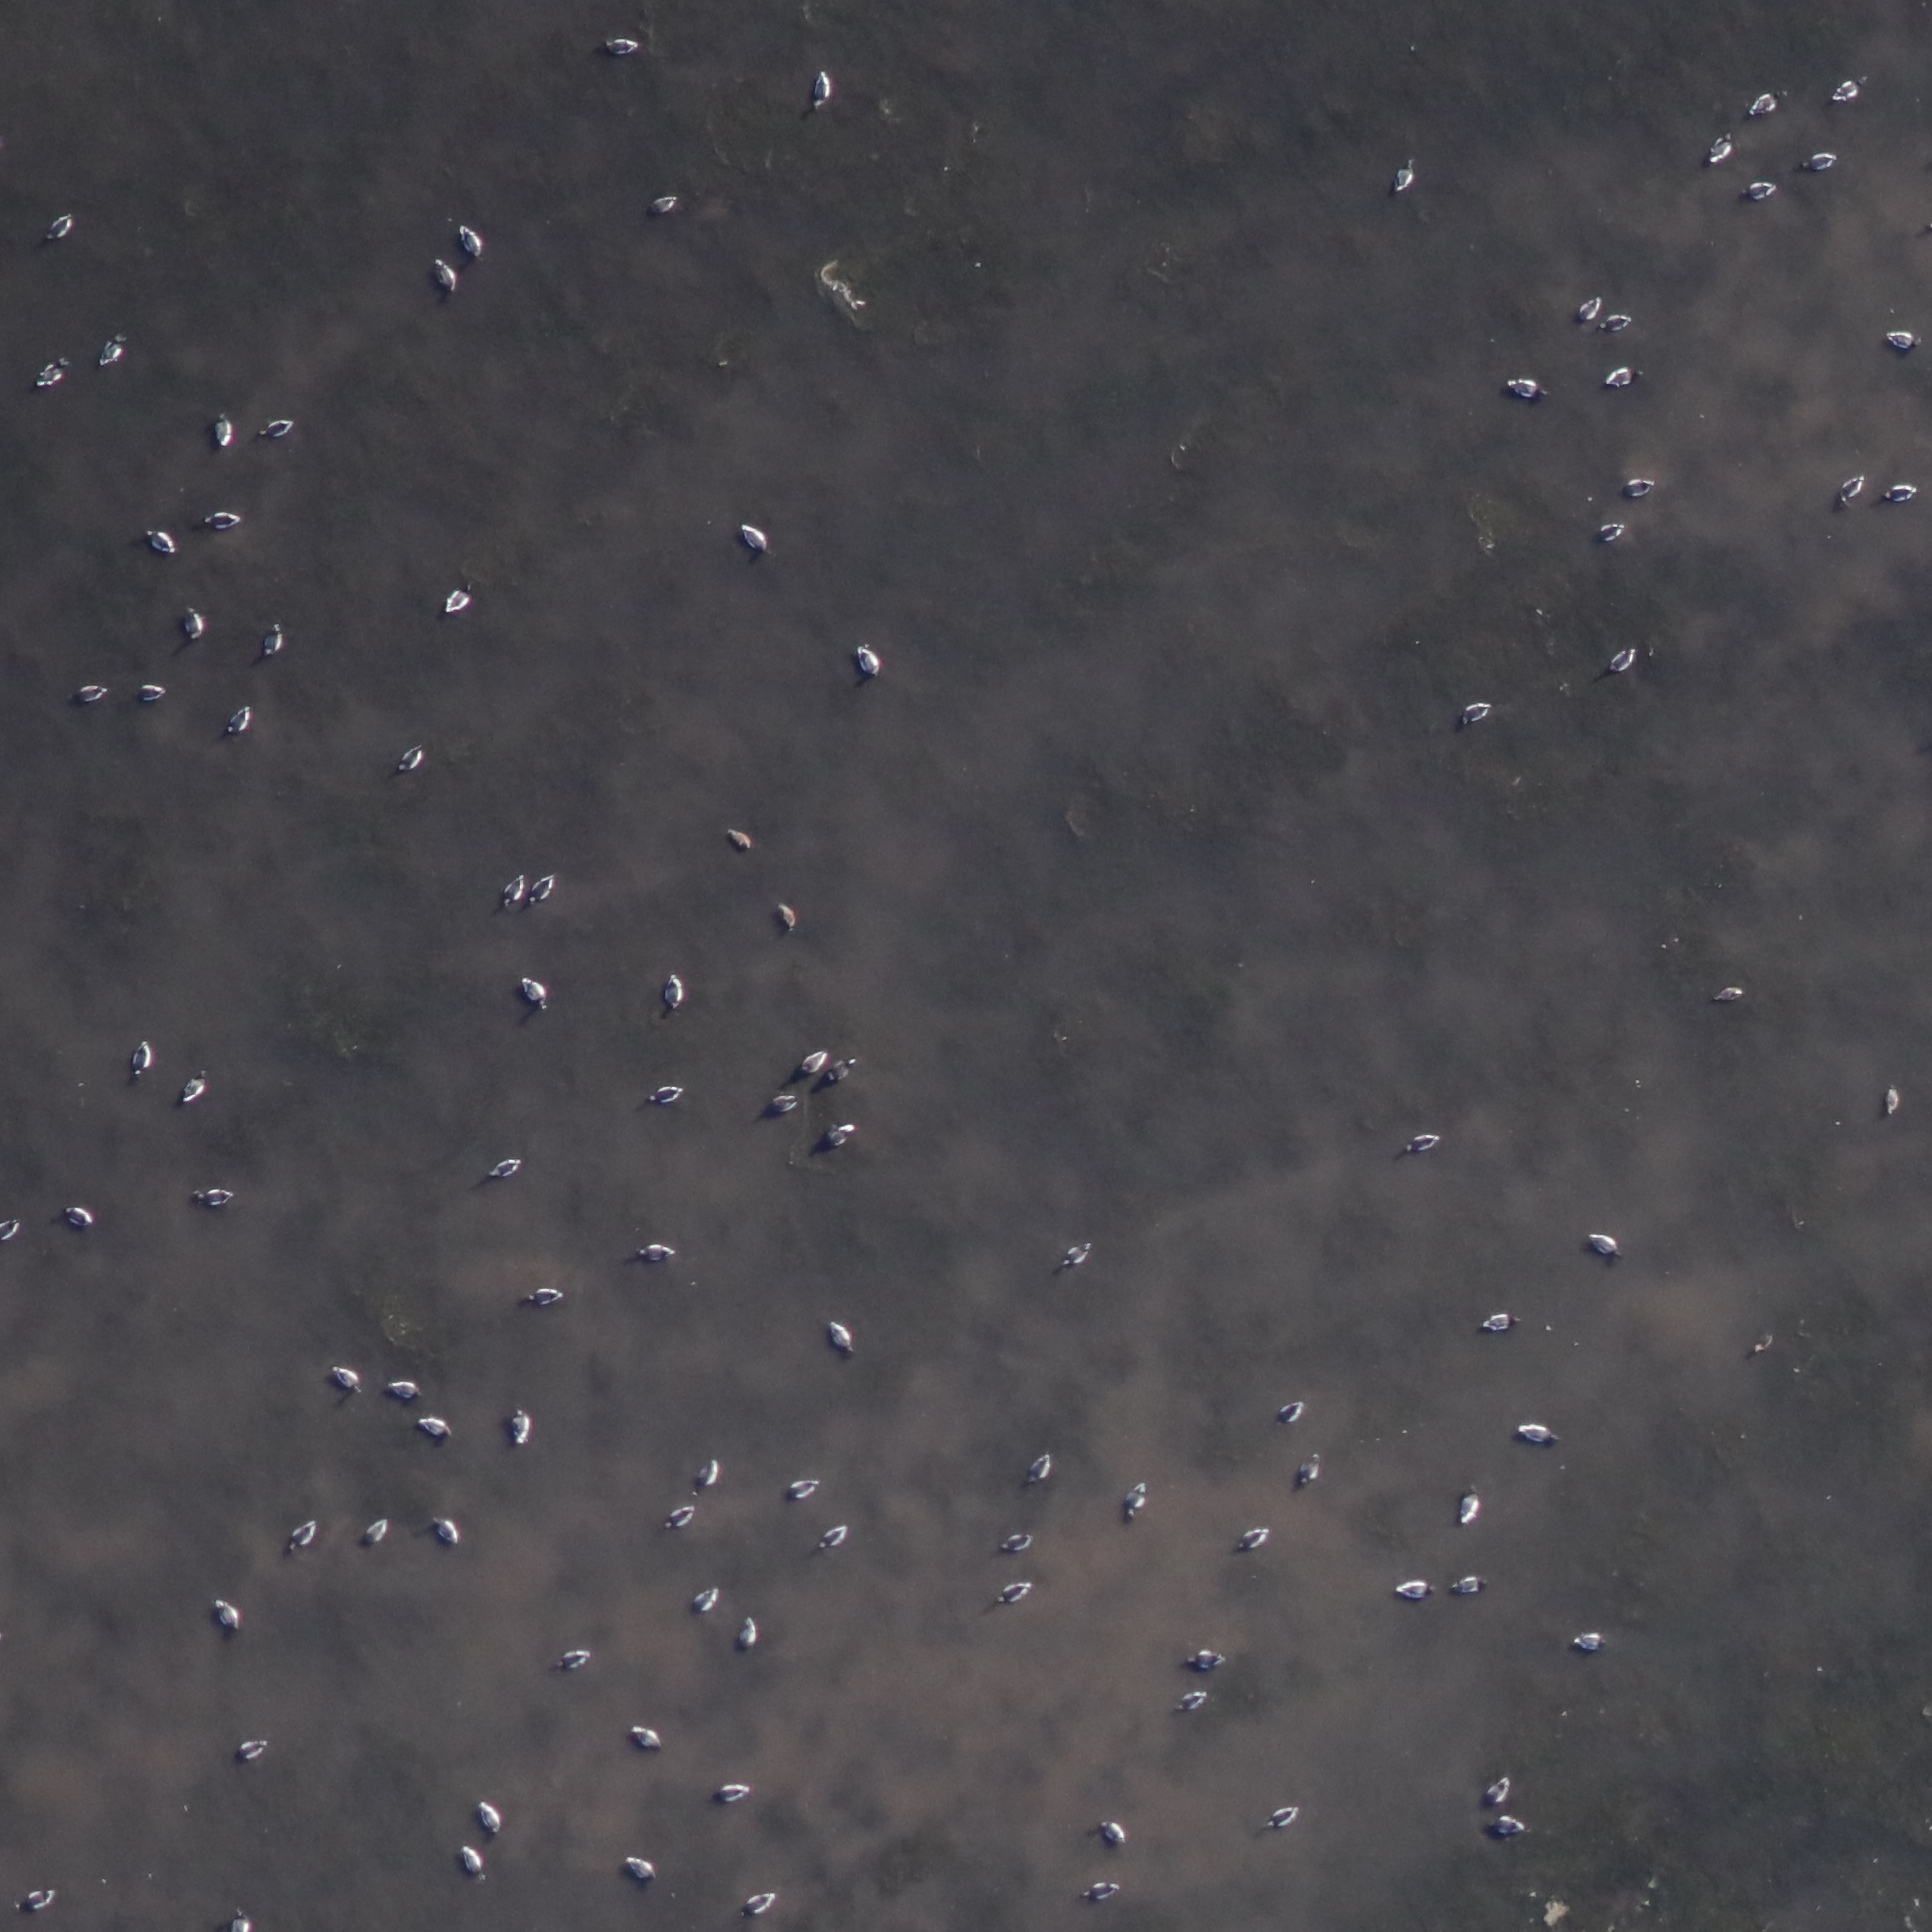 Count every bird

108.